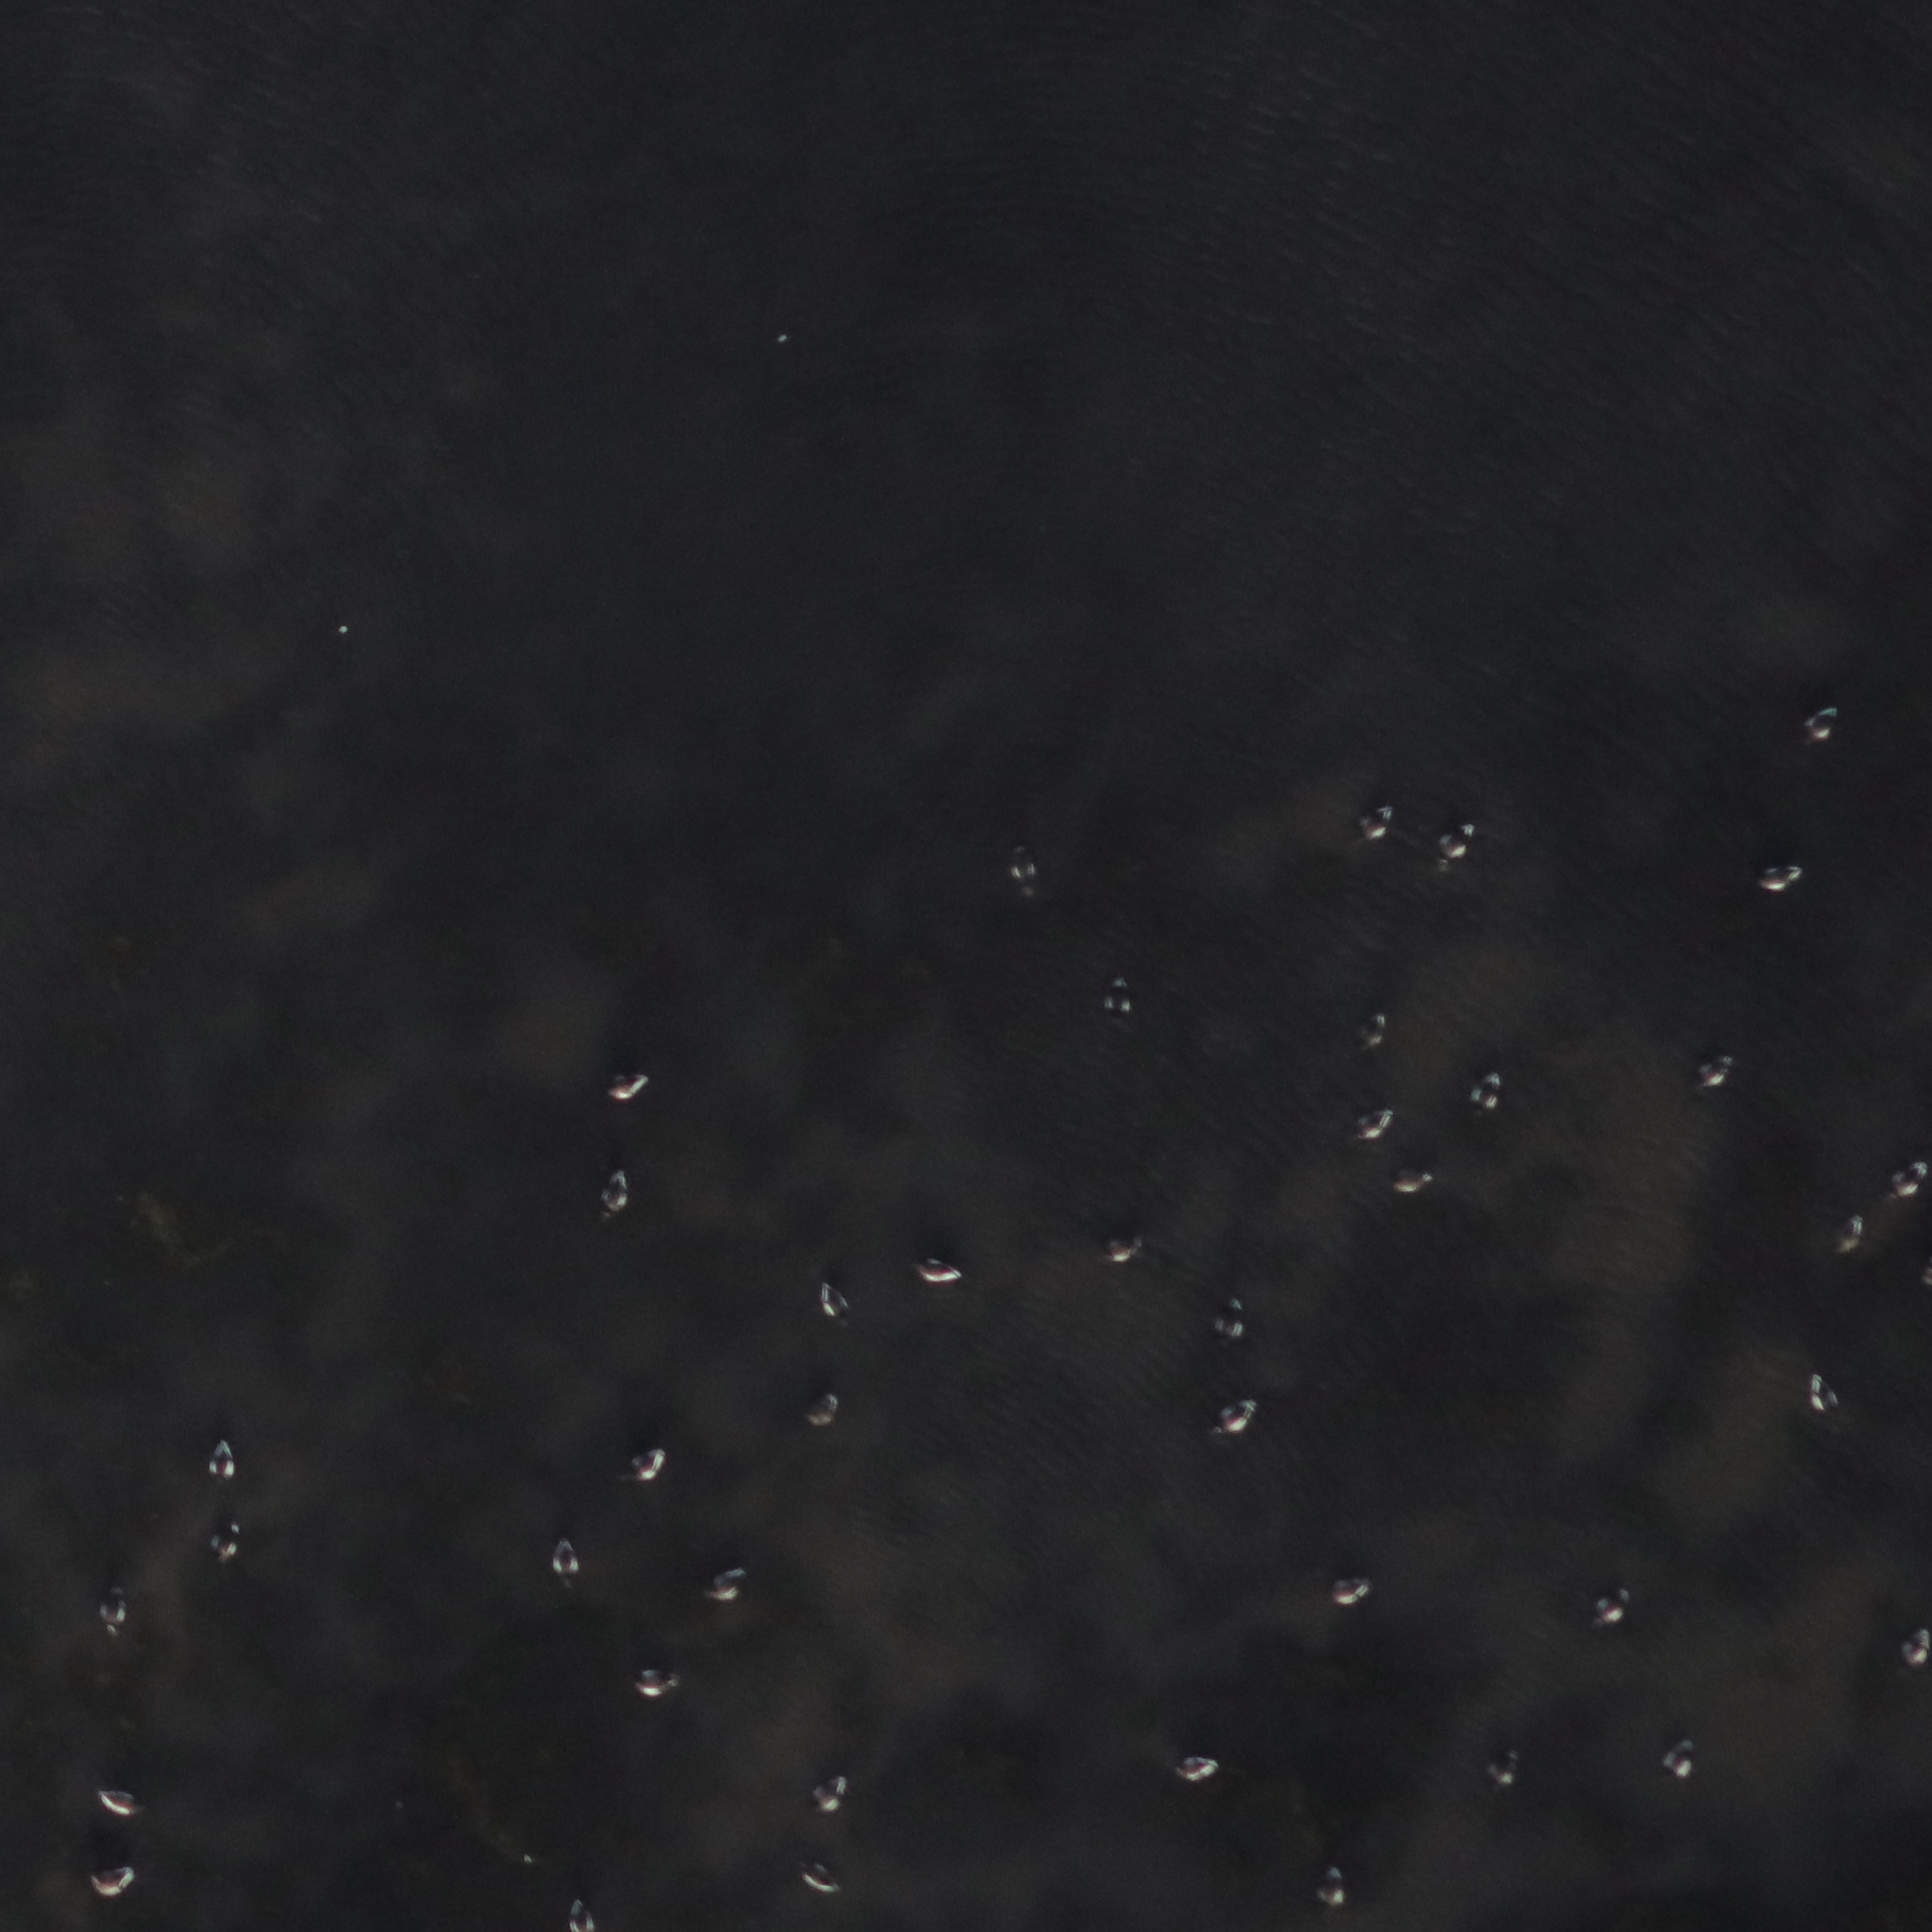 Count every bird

41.